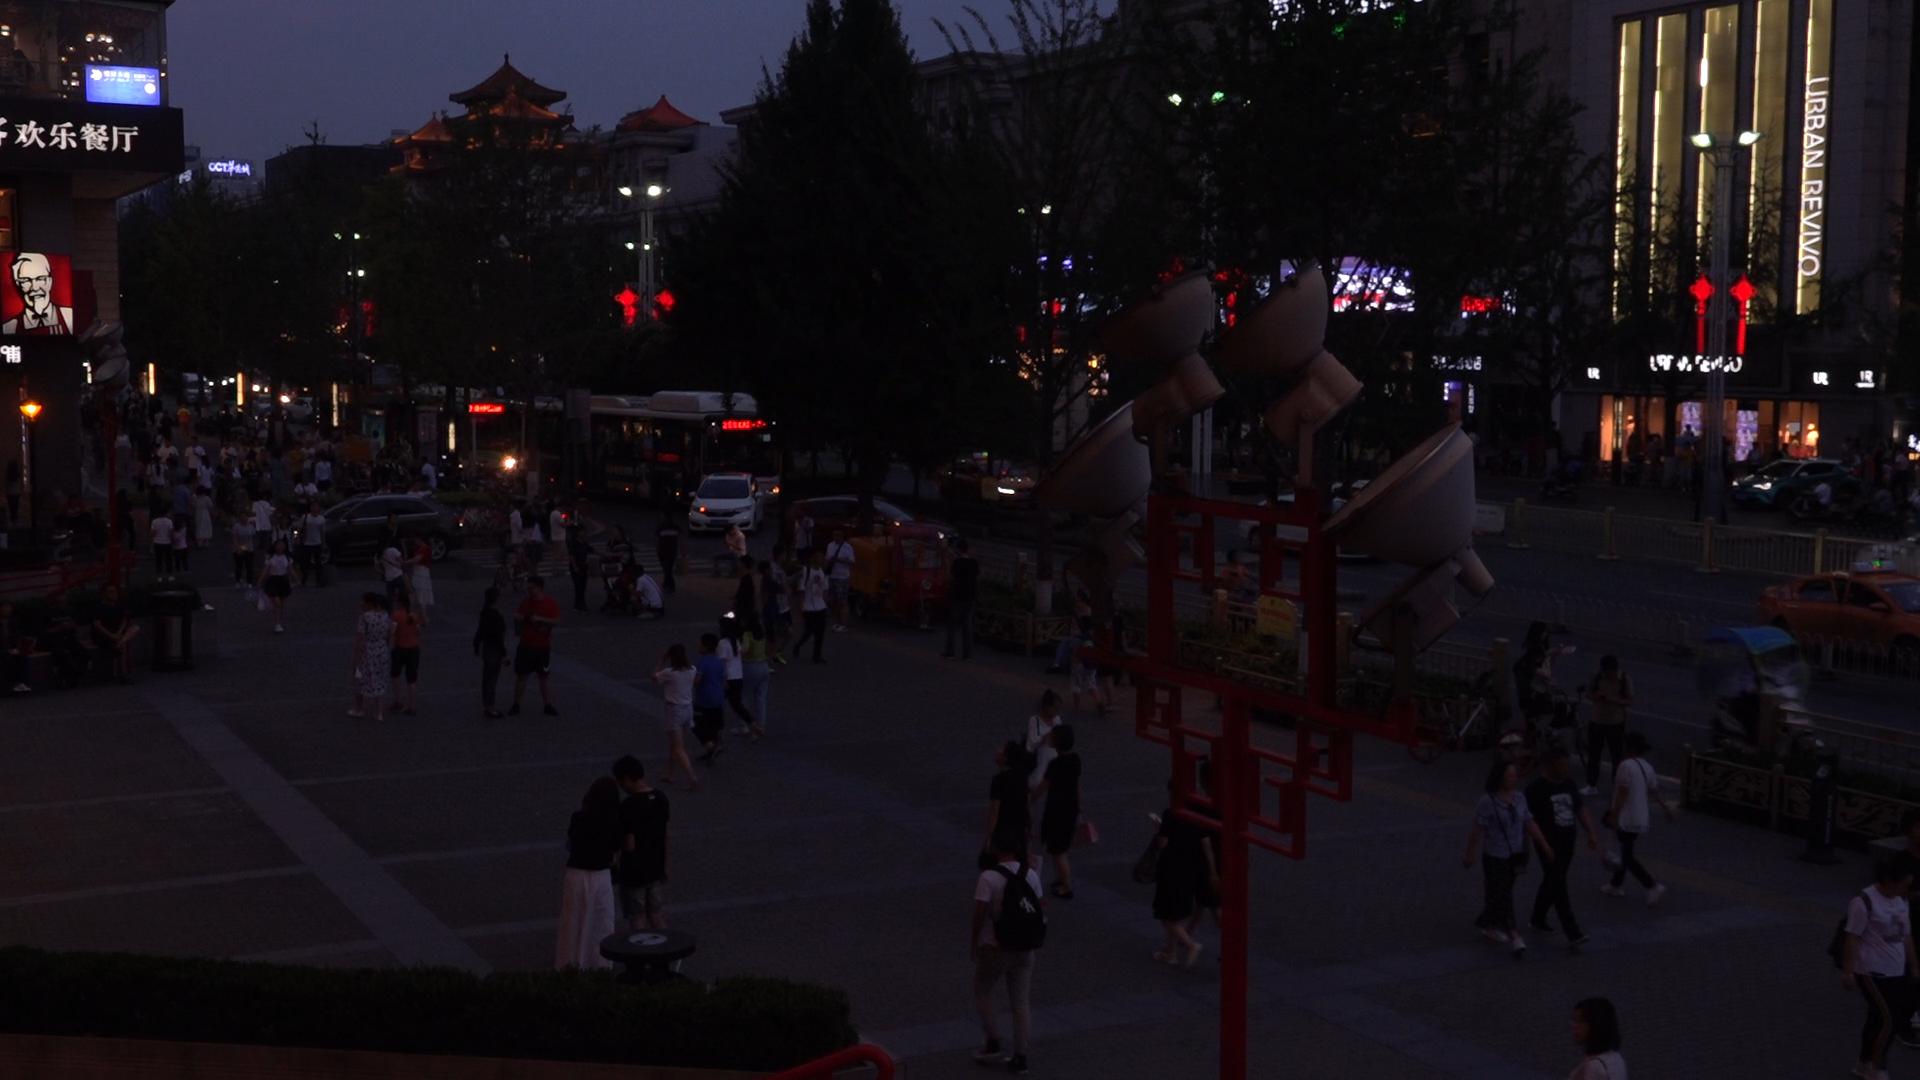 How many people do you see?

120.